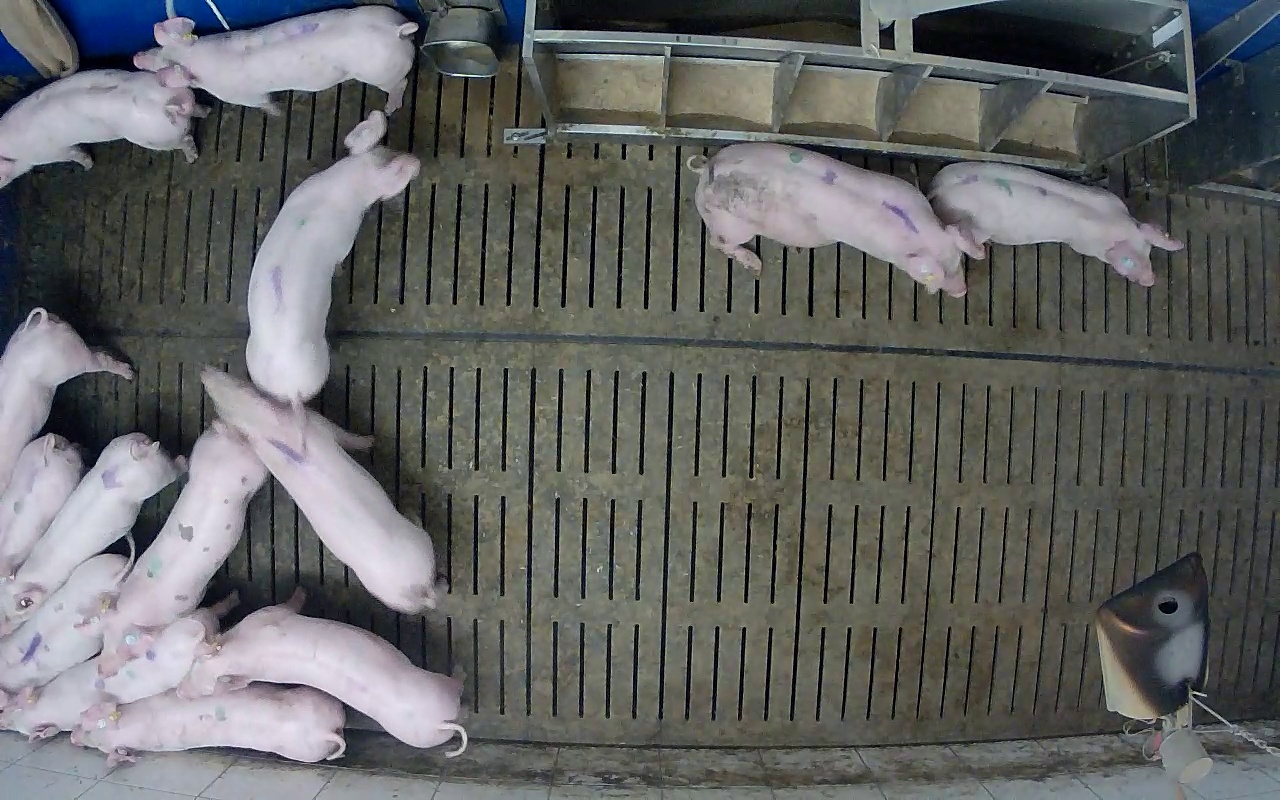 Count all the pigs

14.